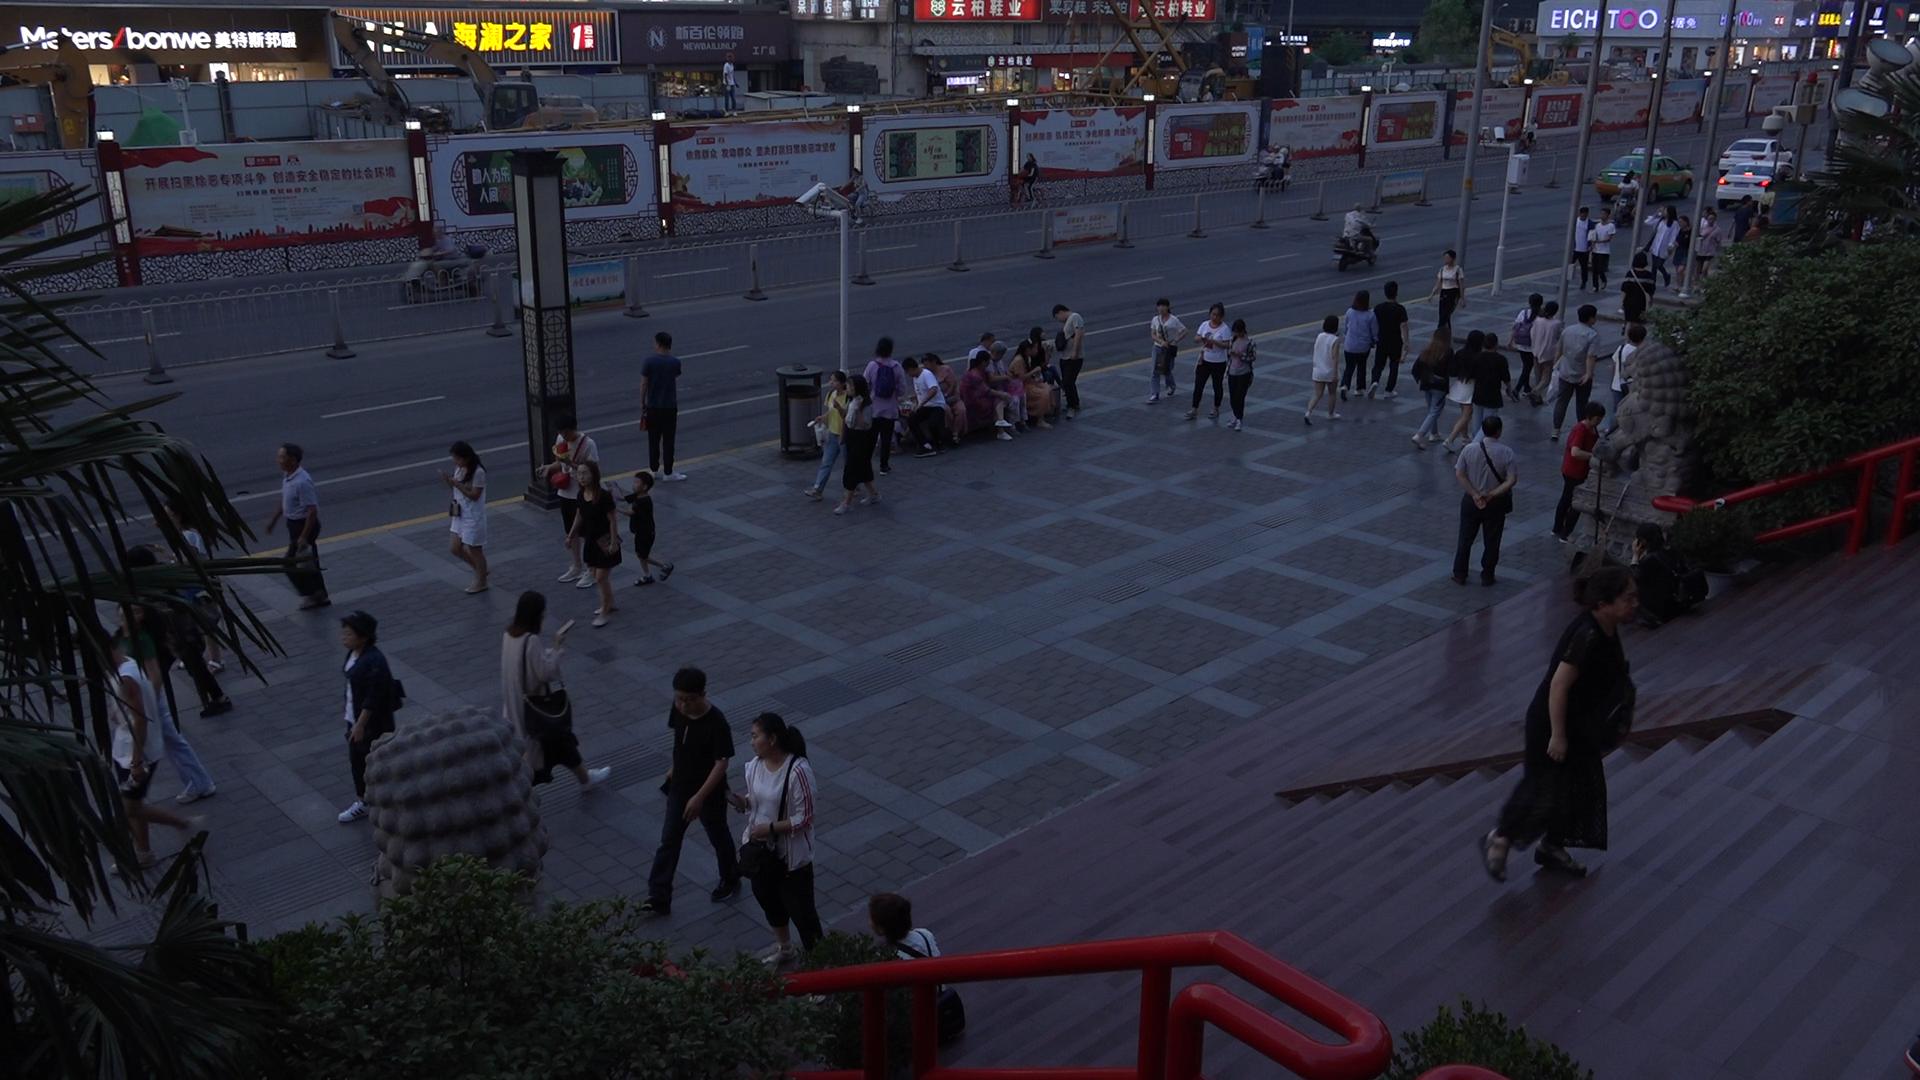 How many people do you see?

63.